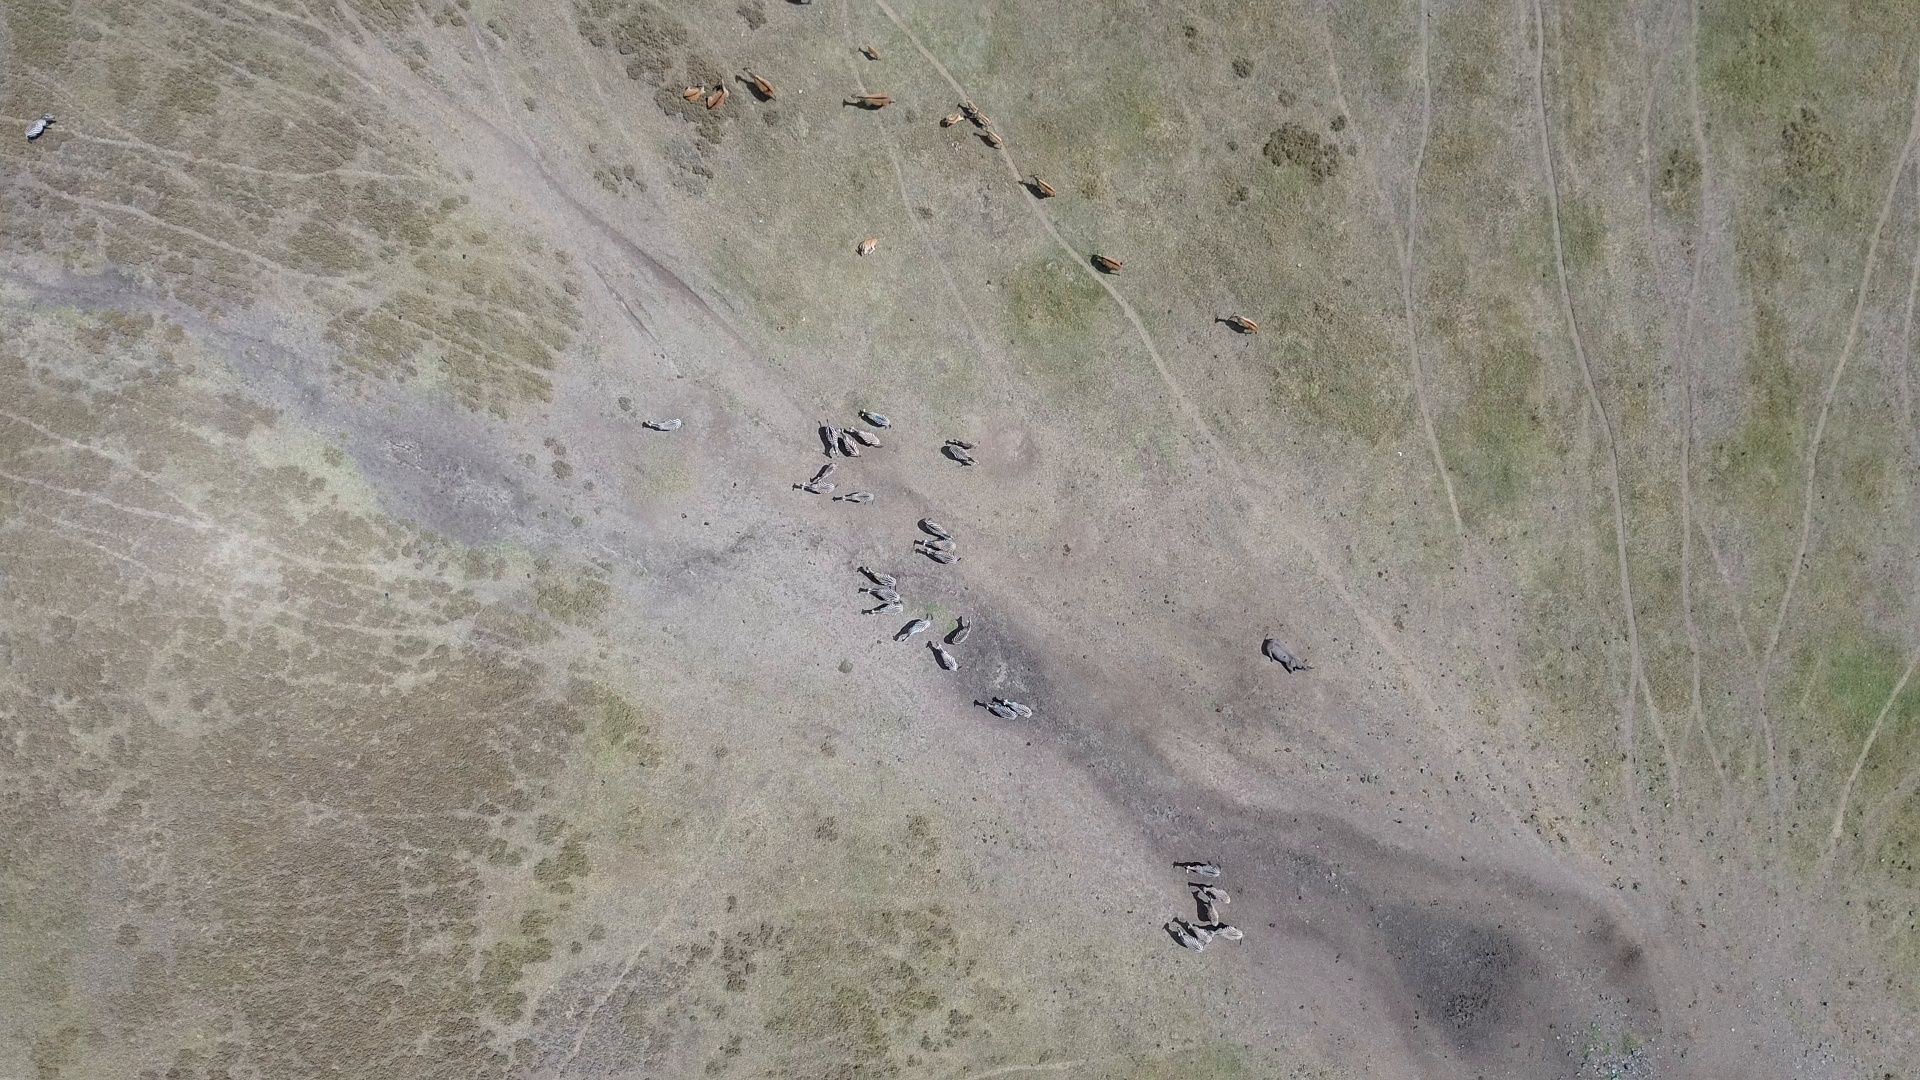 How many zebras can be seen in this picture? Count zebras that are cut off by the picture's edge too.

26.